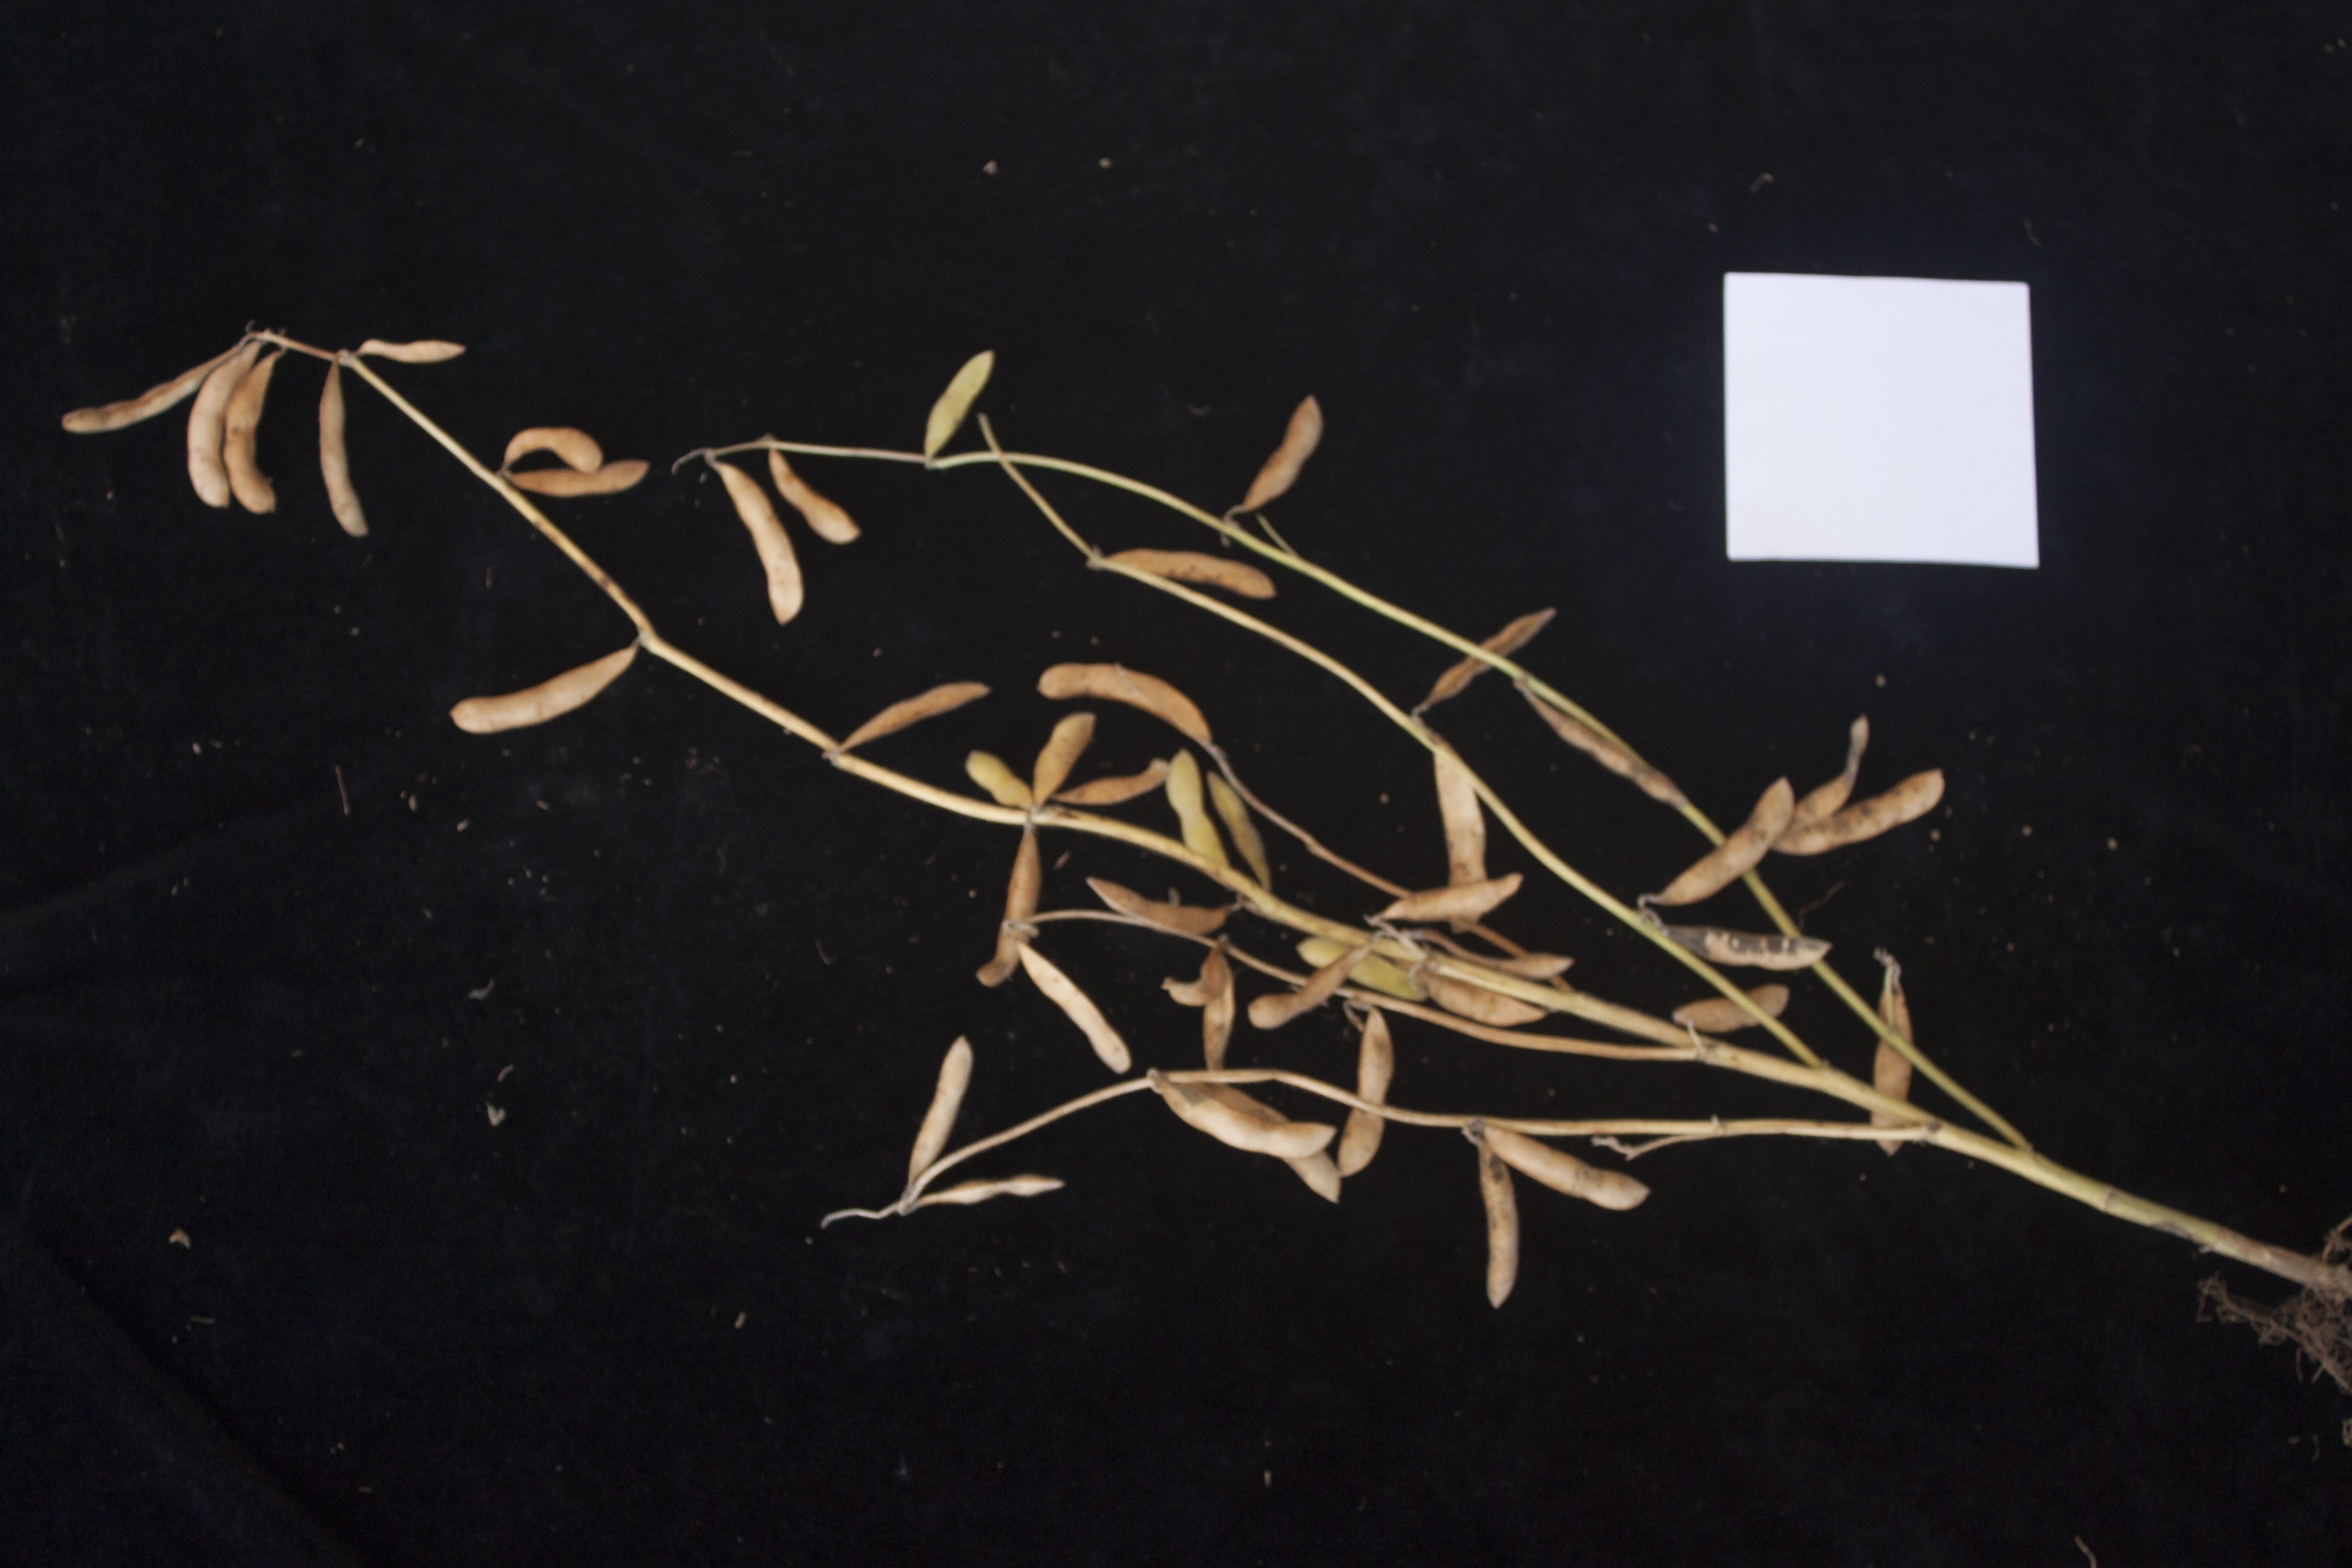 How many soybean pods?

46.